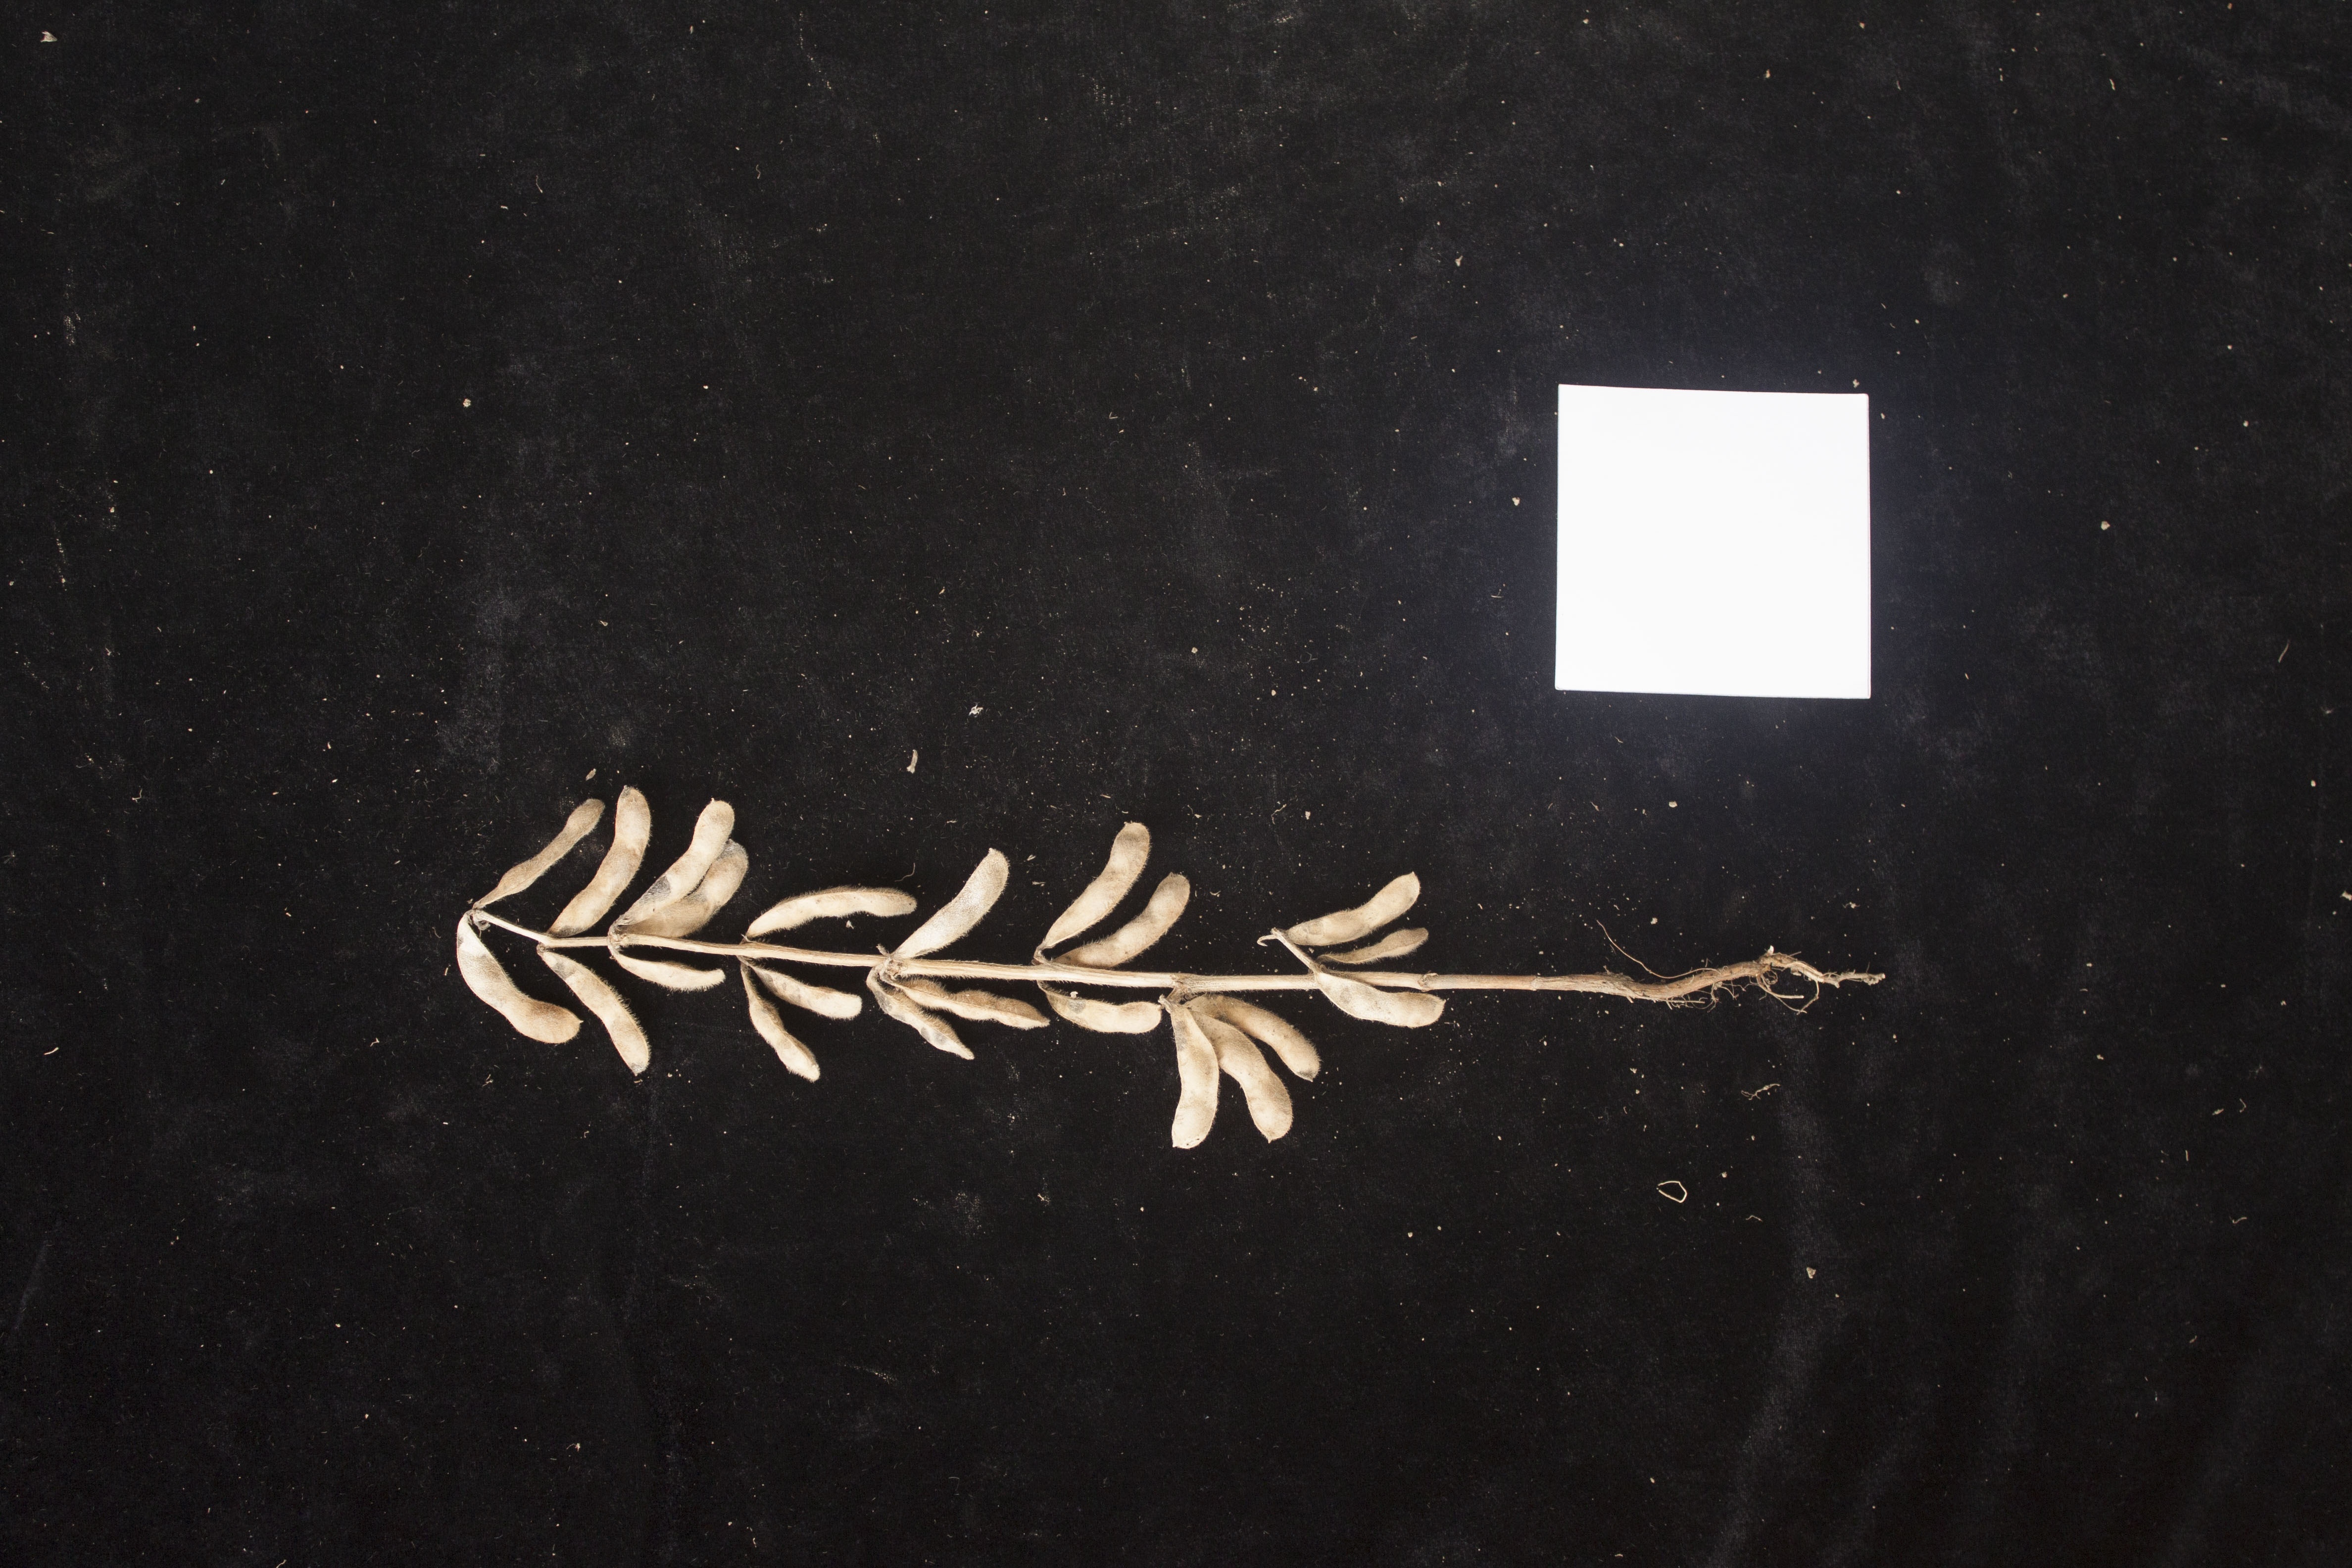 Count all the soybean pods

22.